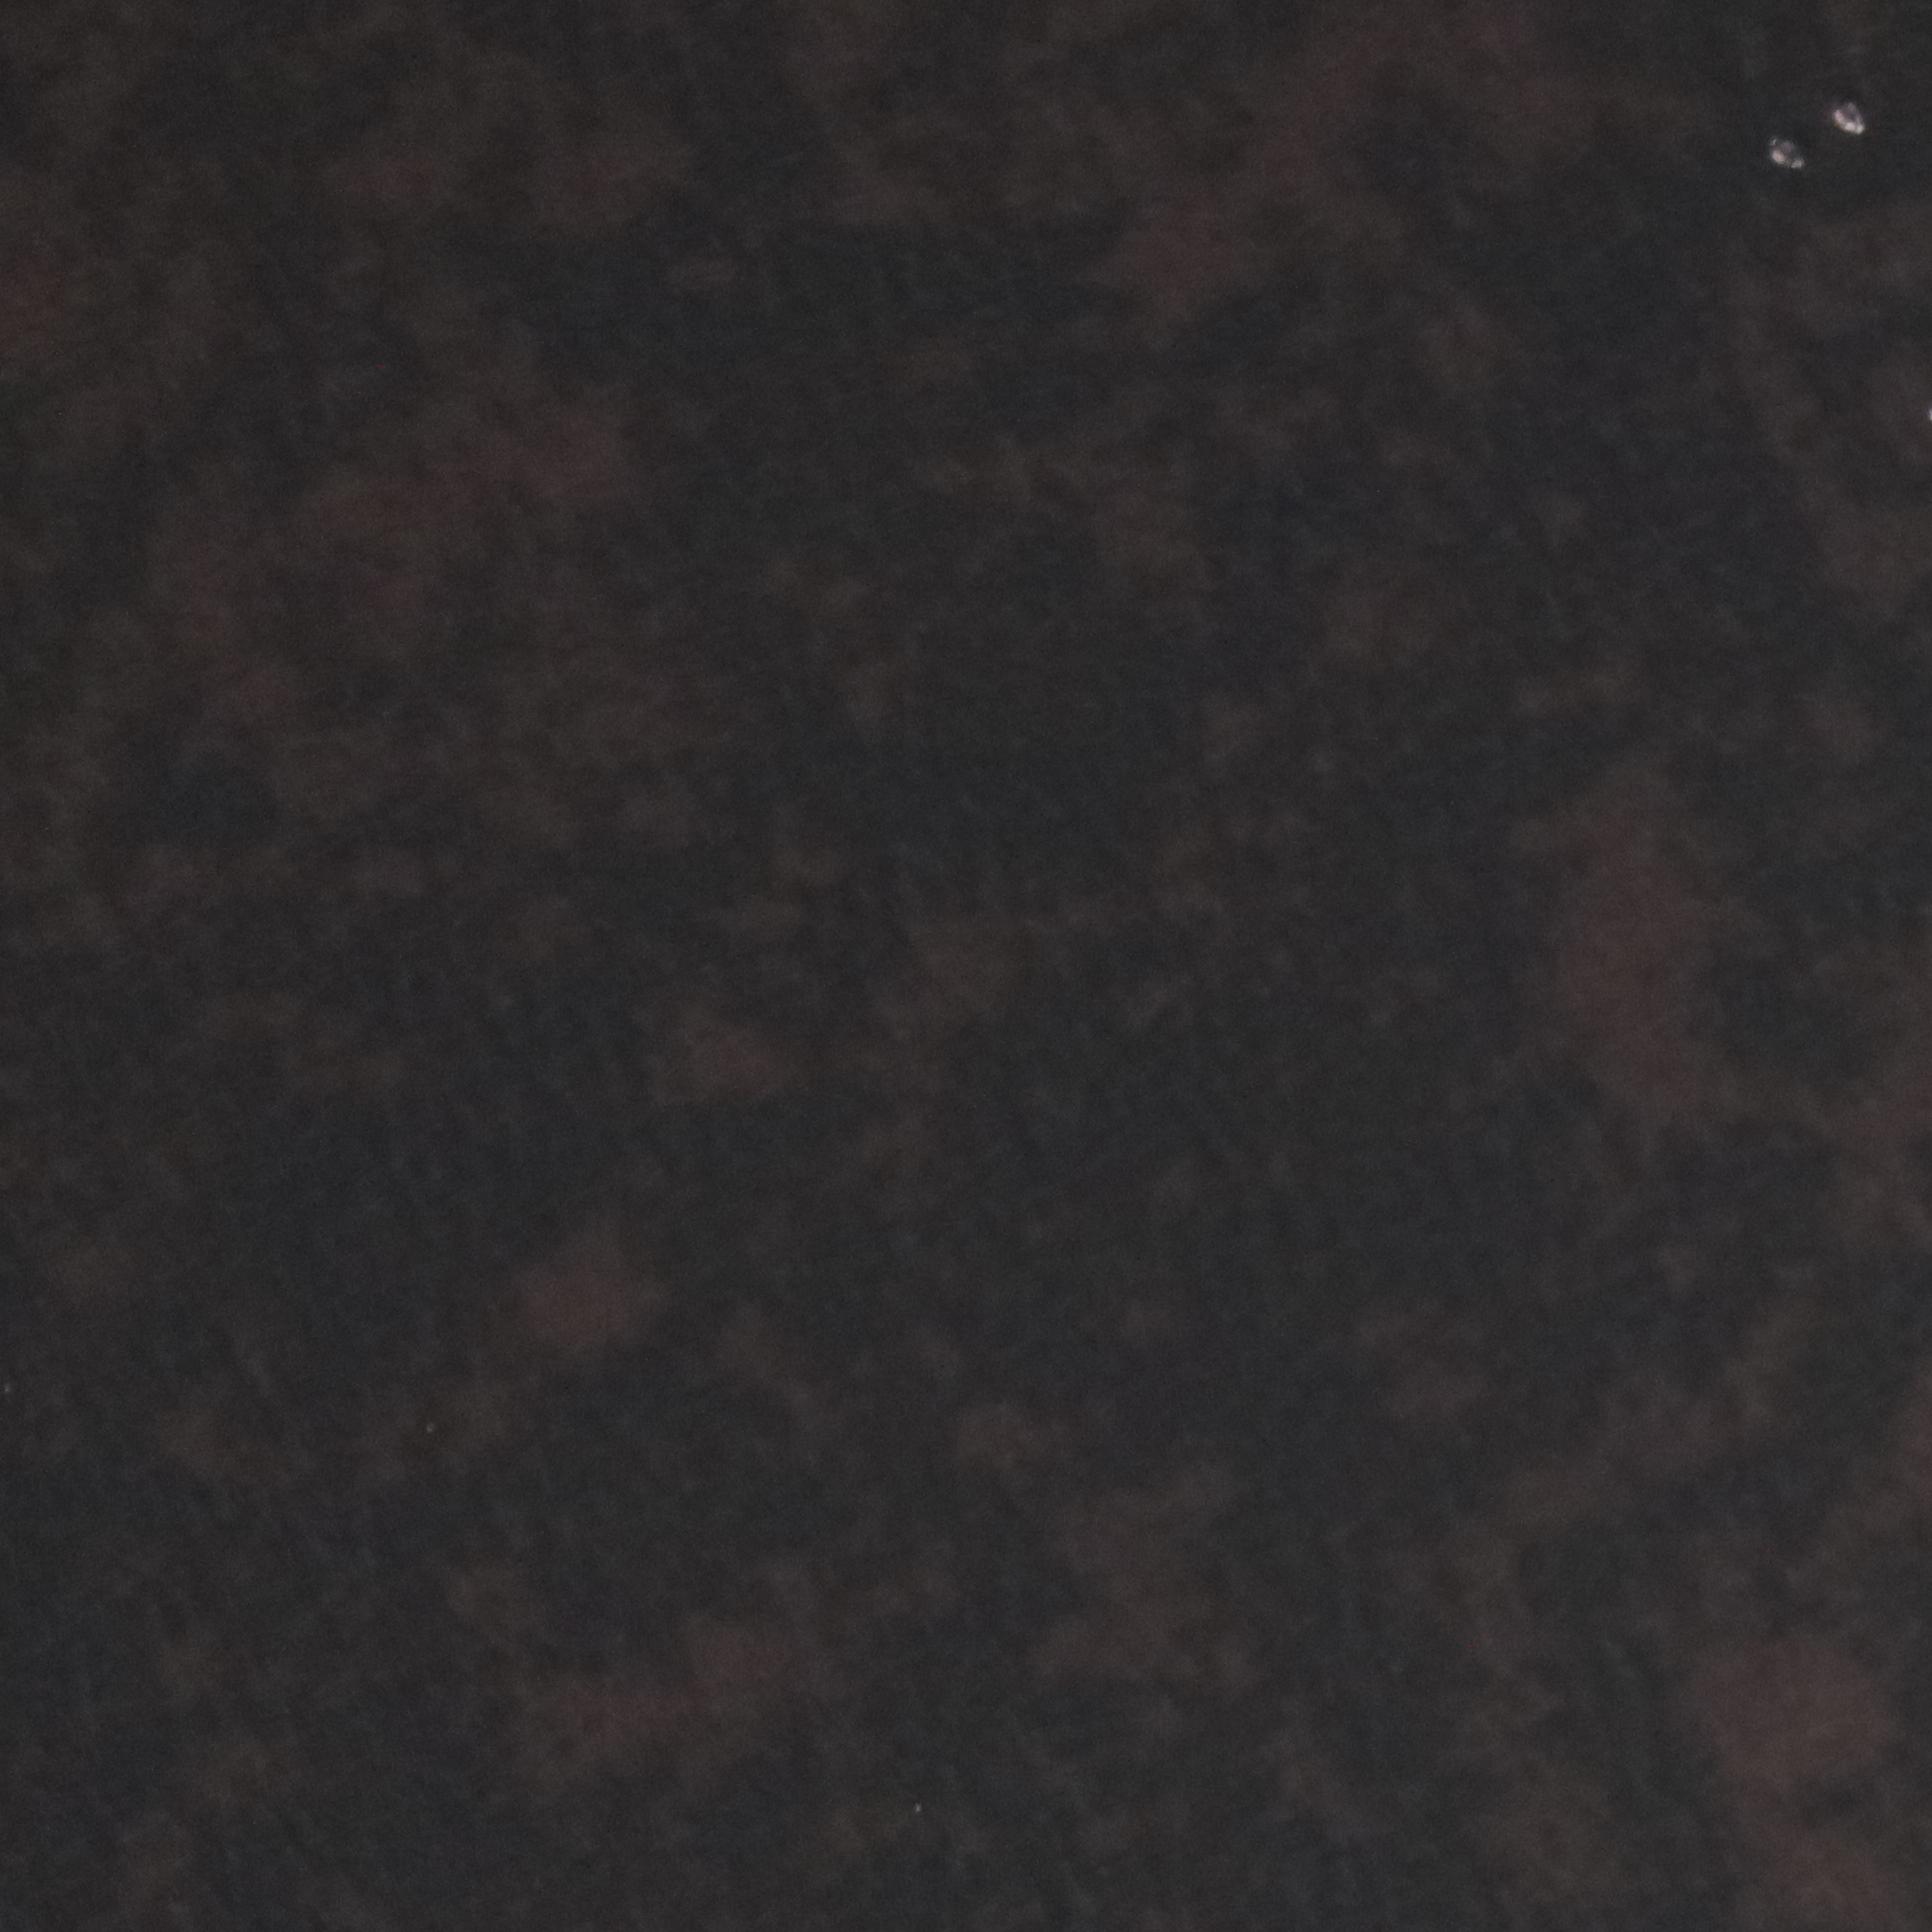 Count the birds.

2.